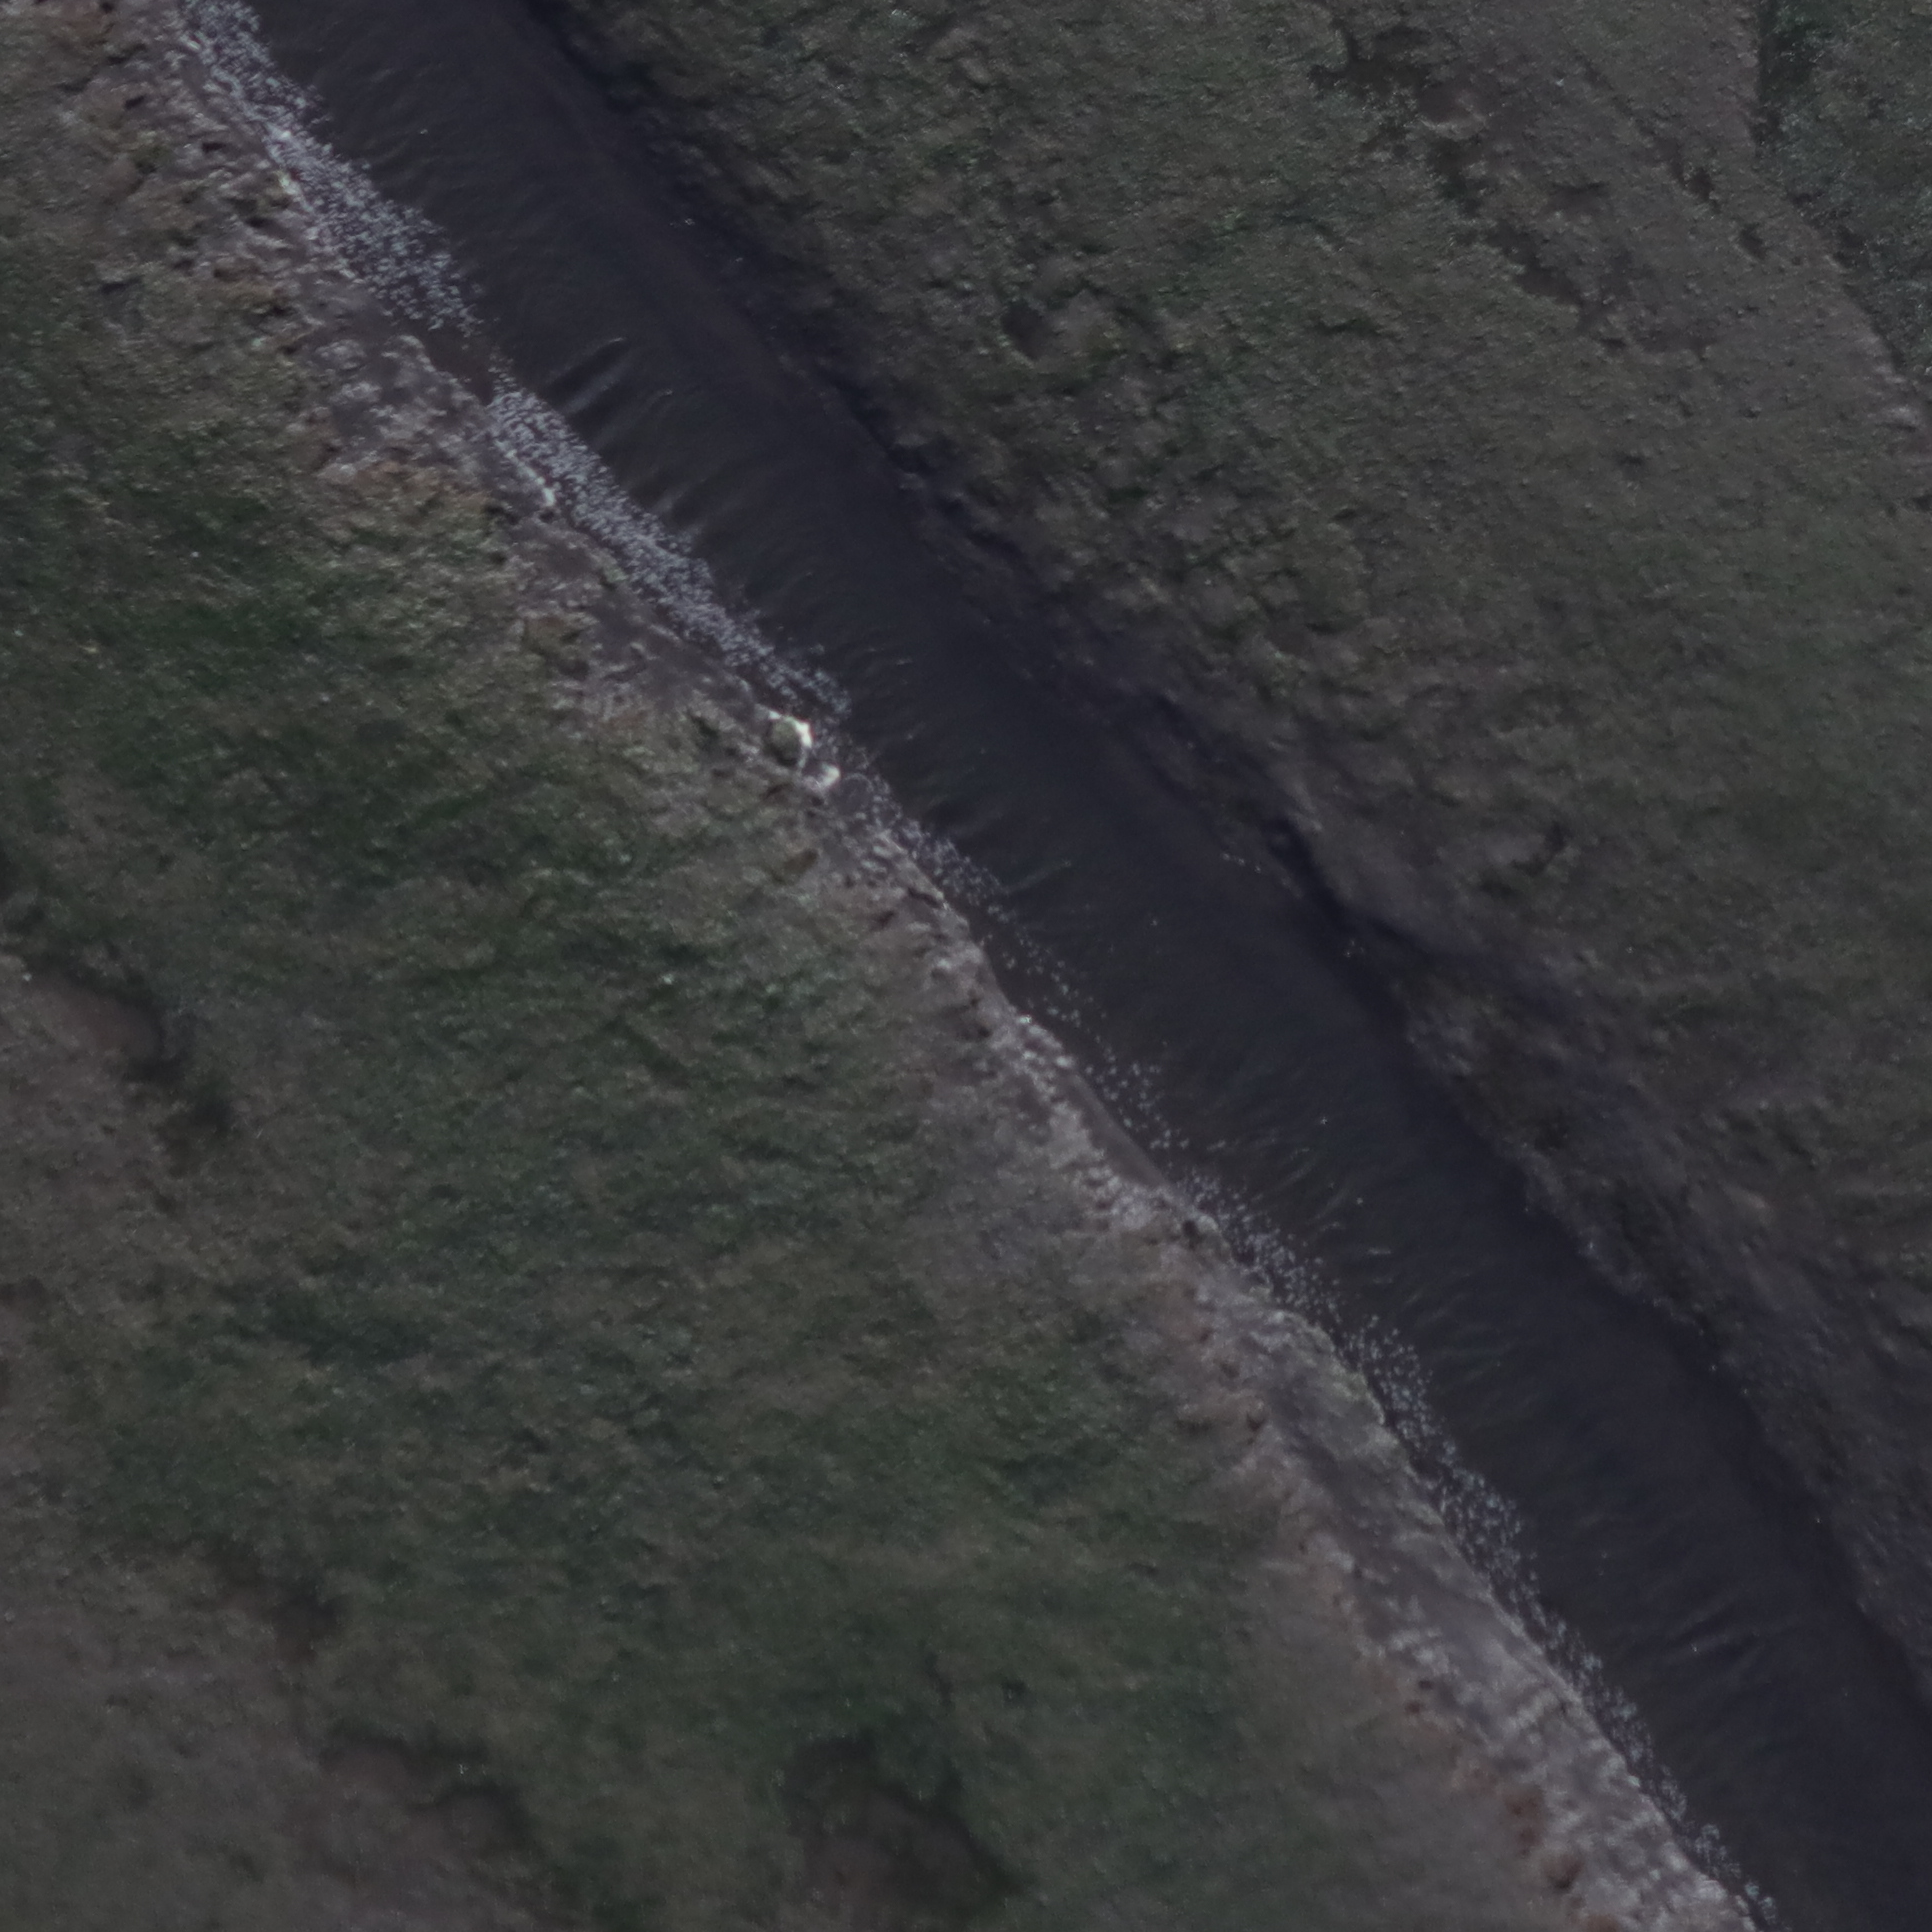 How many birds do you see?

0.